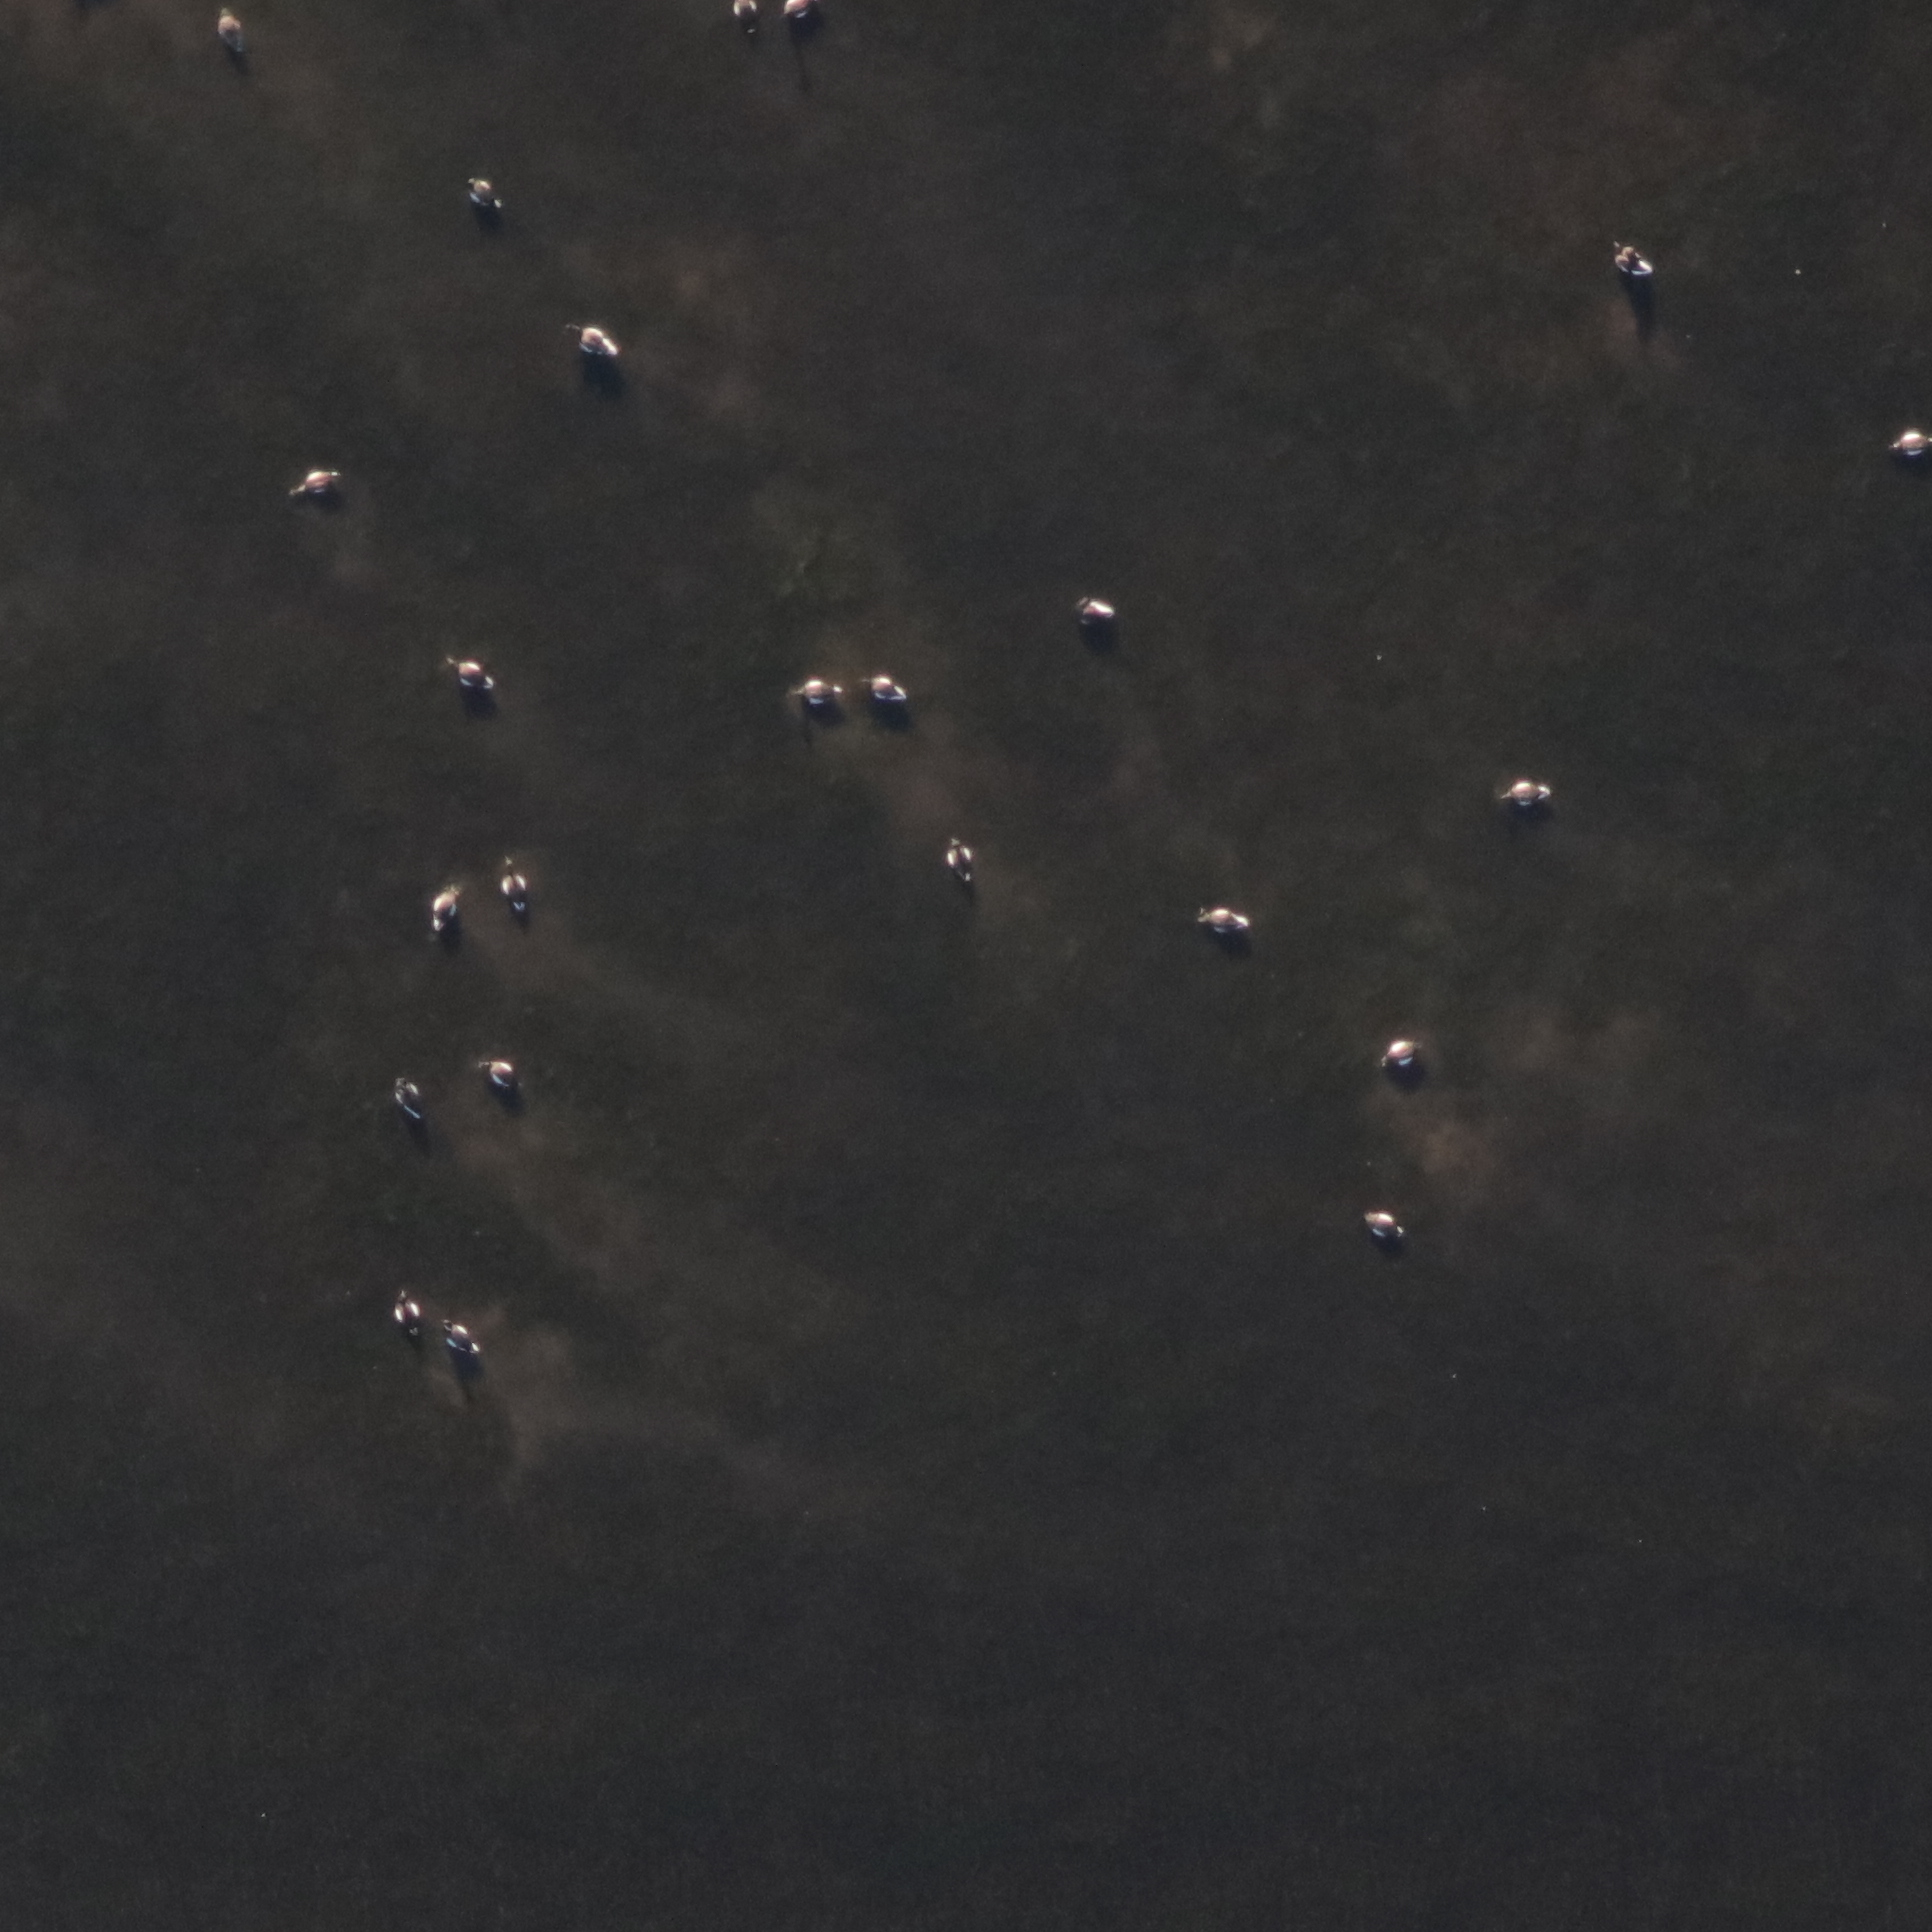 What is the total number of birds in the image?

22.